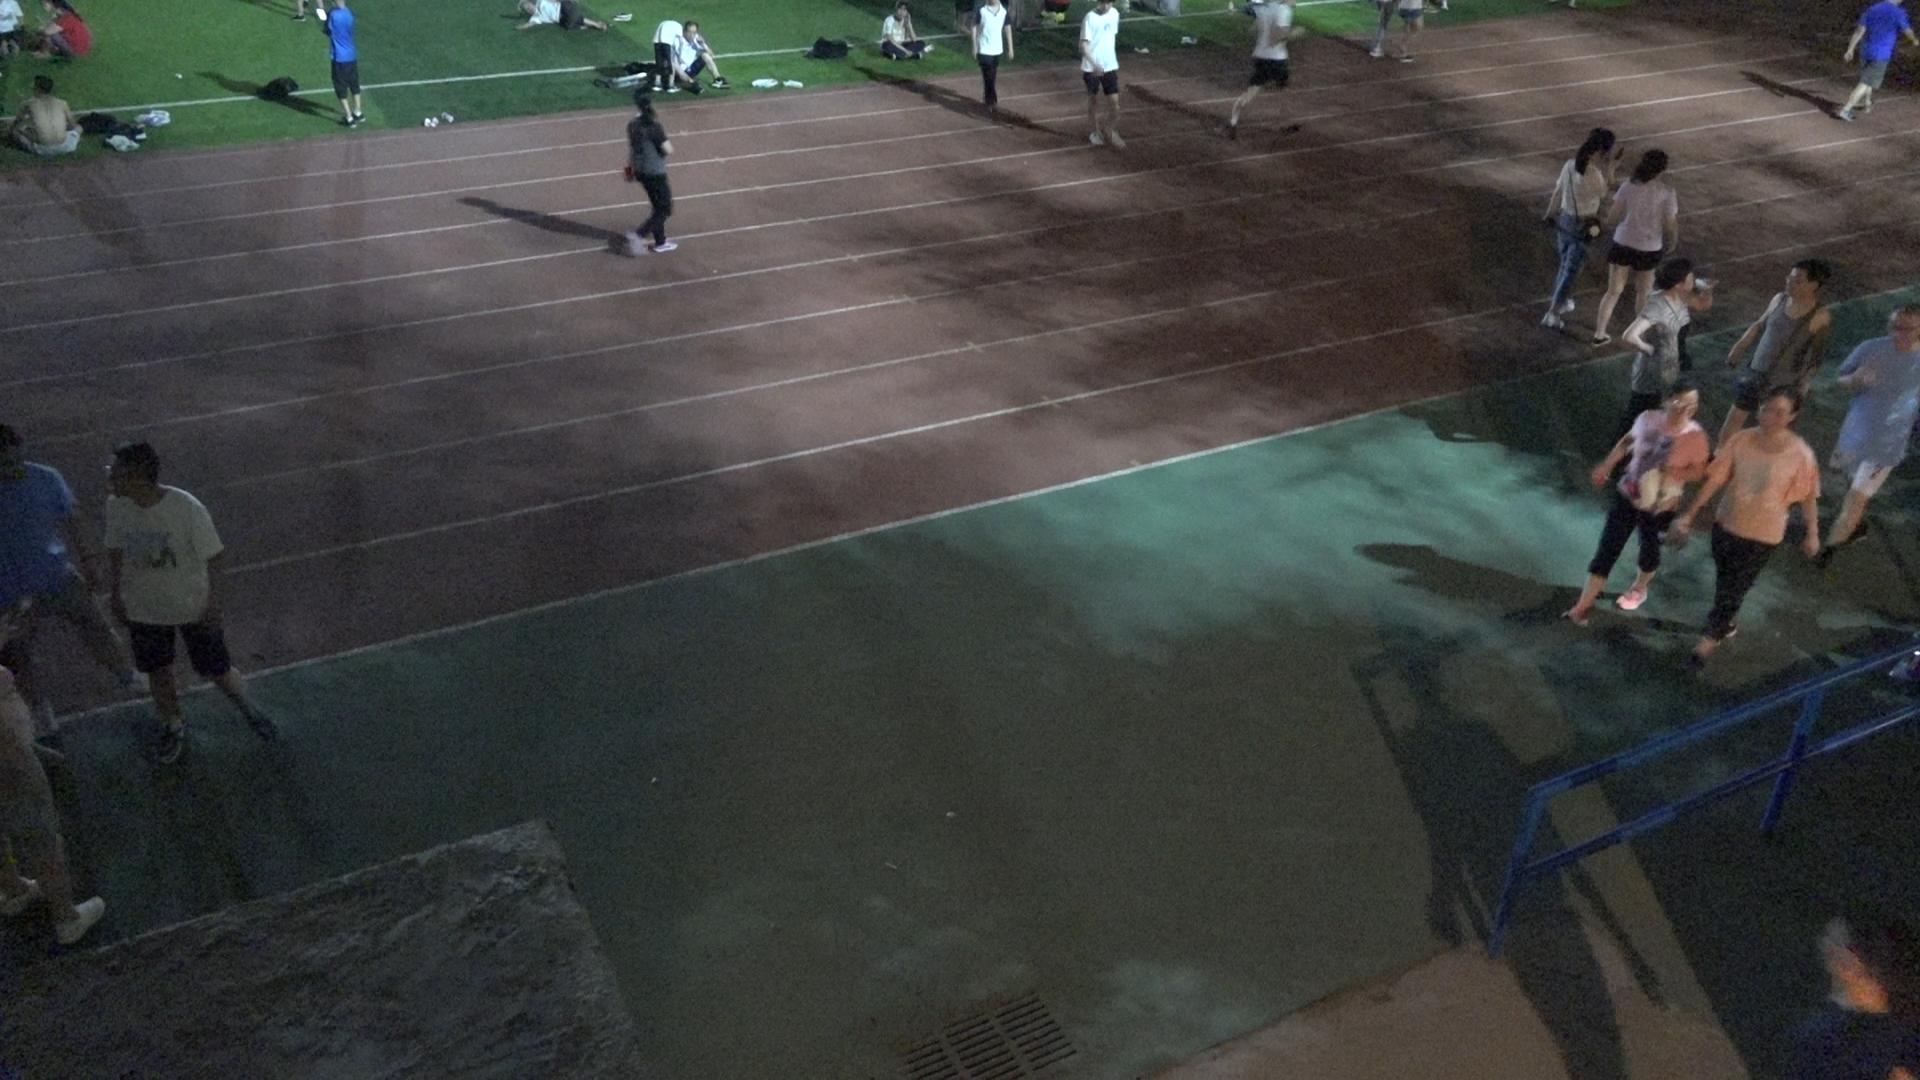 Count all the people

20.